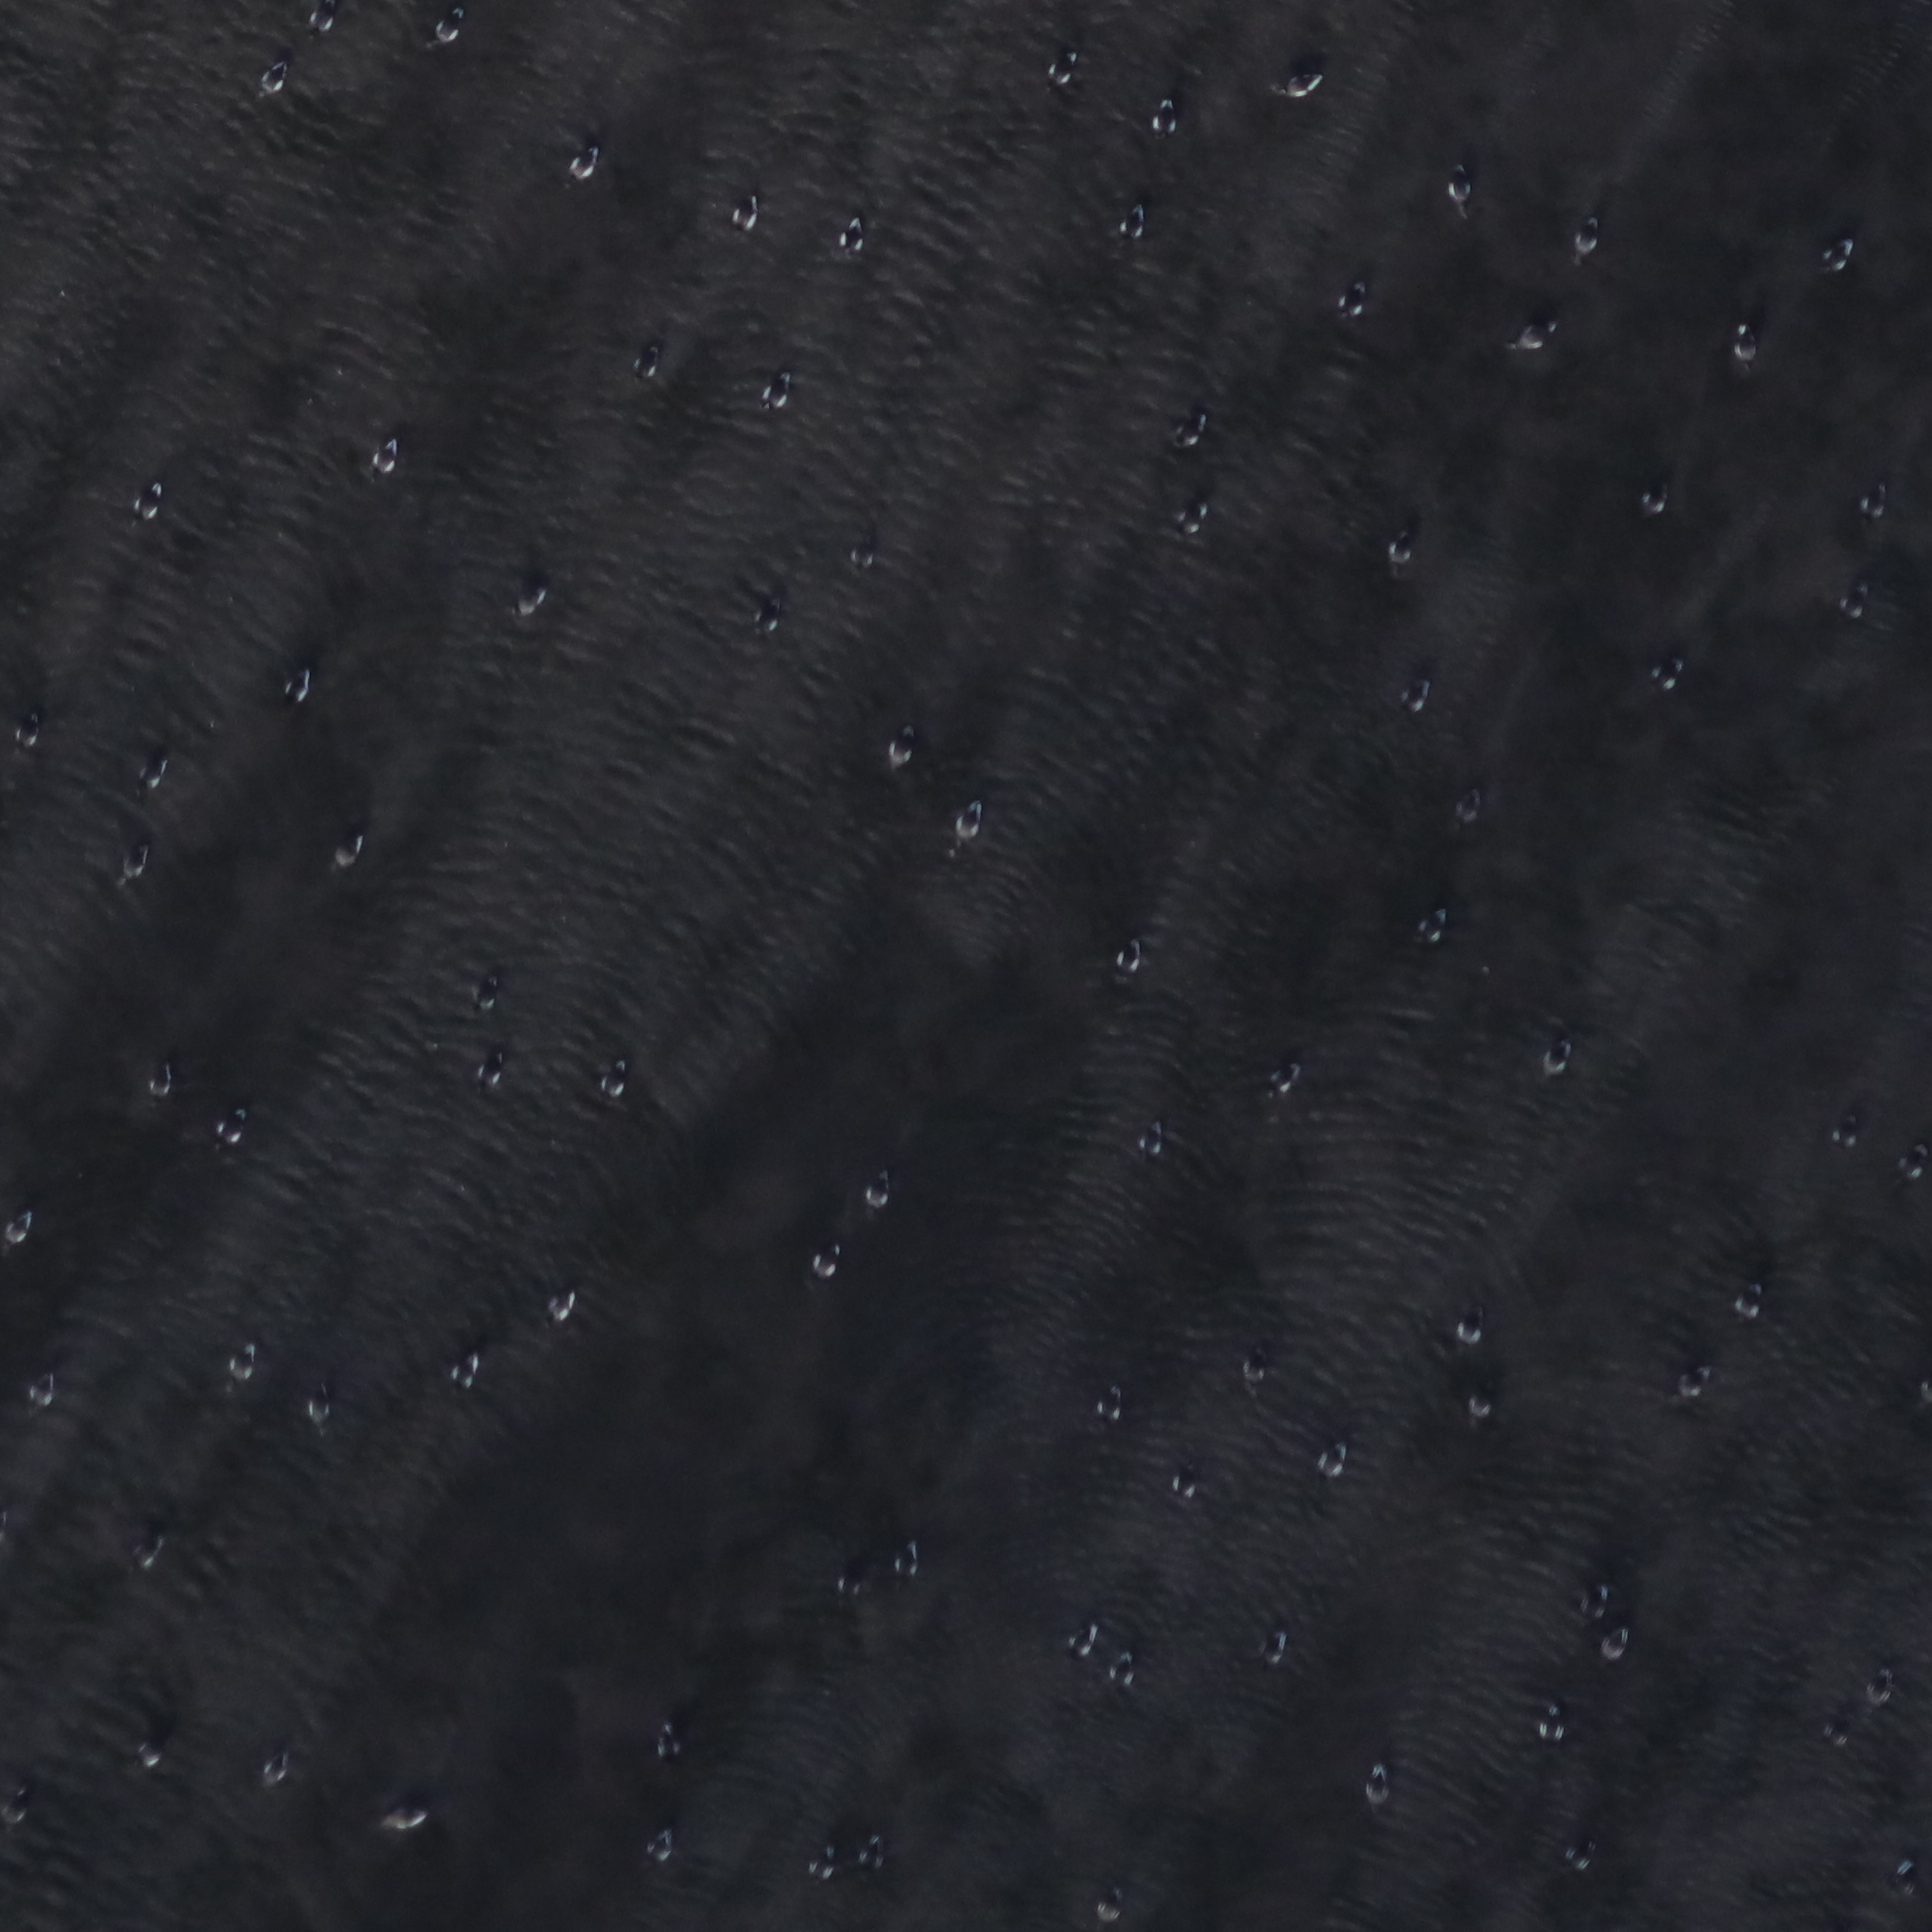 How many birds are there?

91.